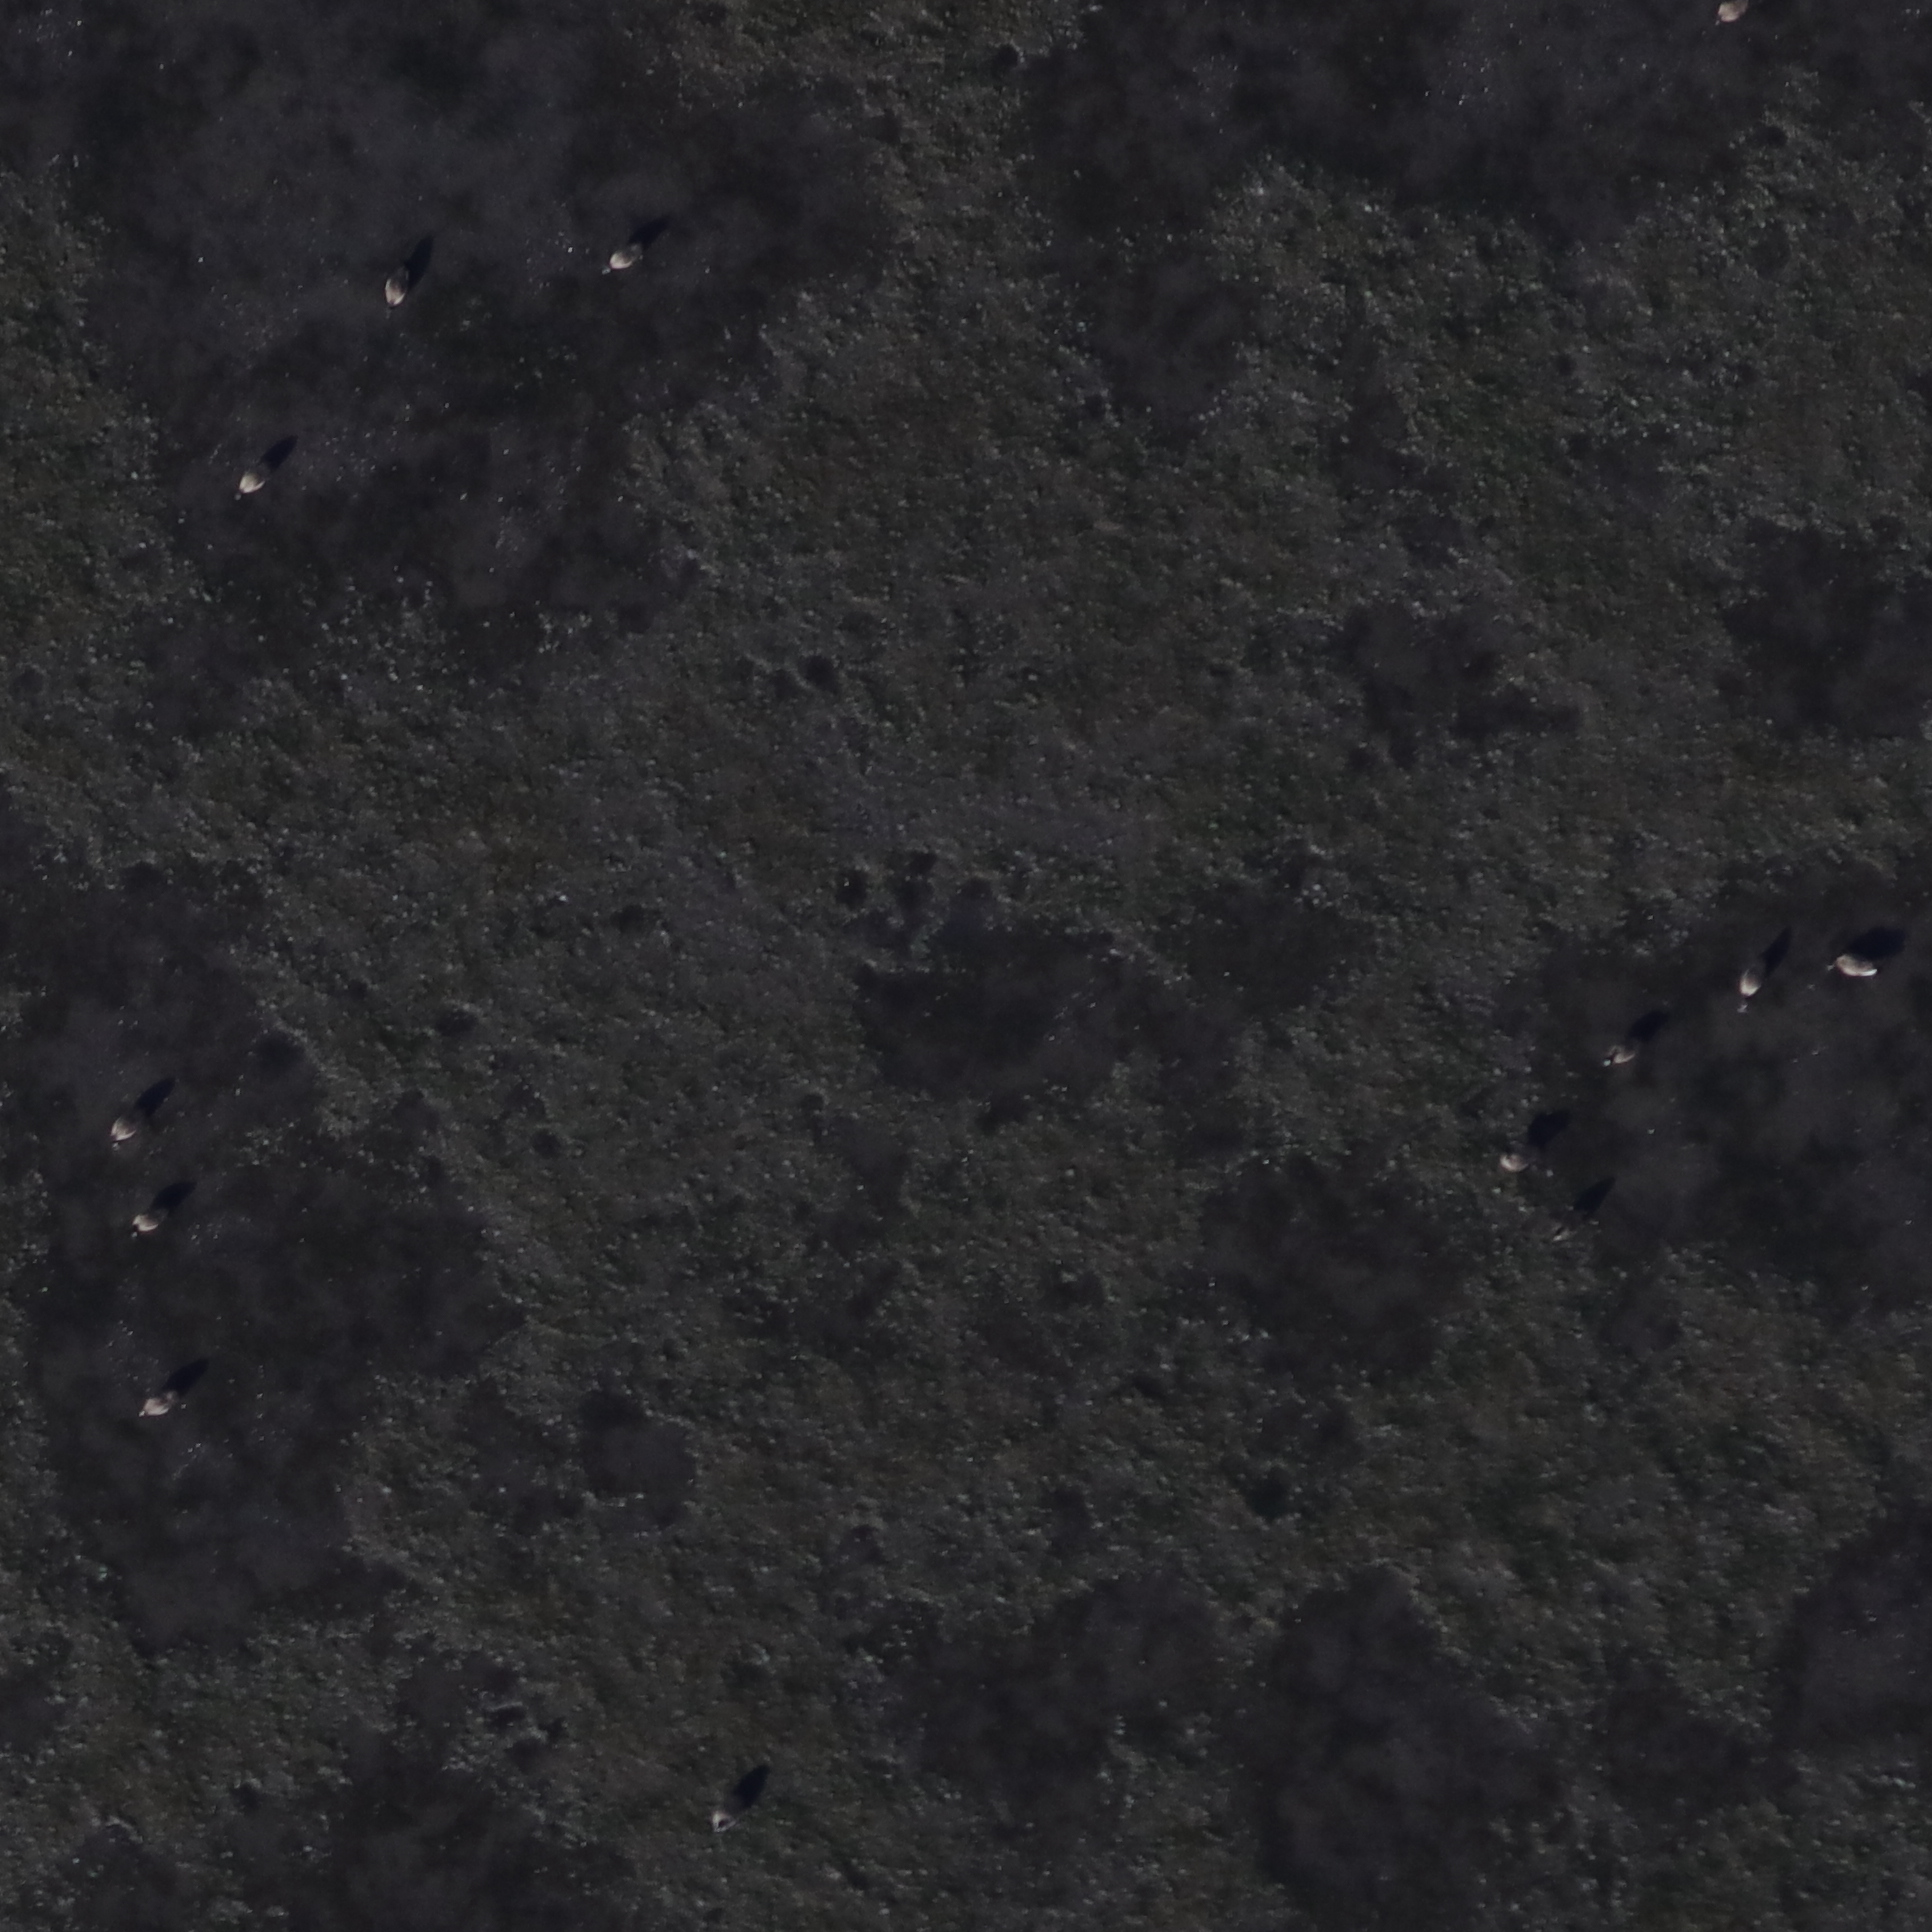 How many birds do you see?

12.